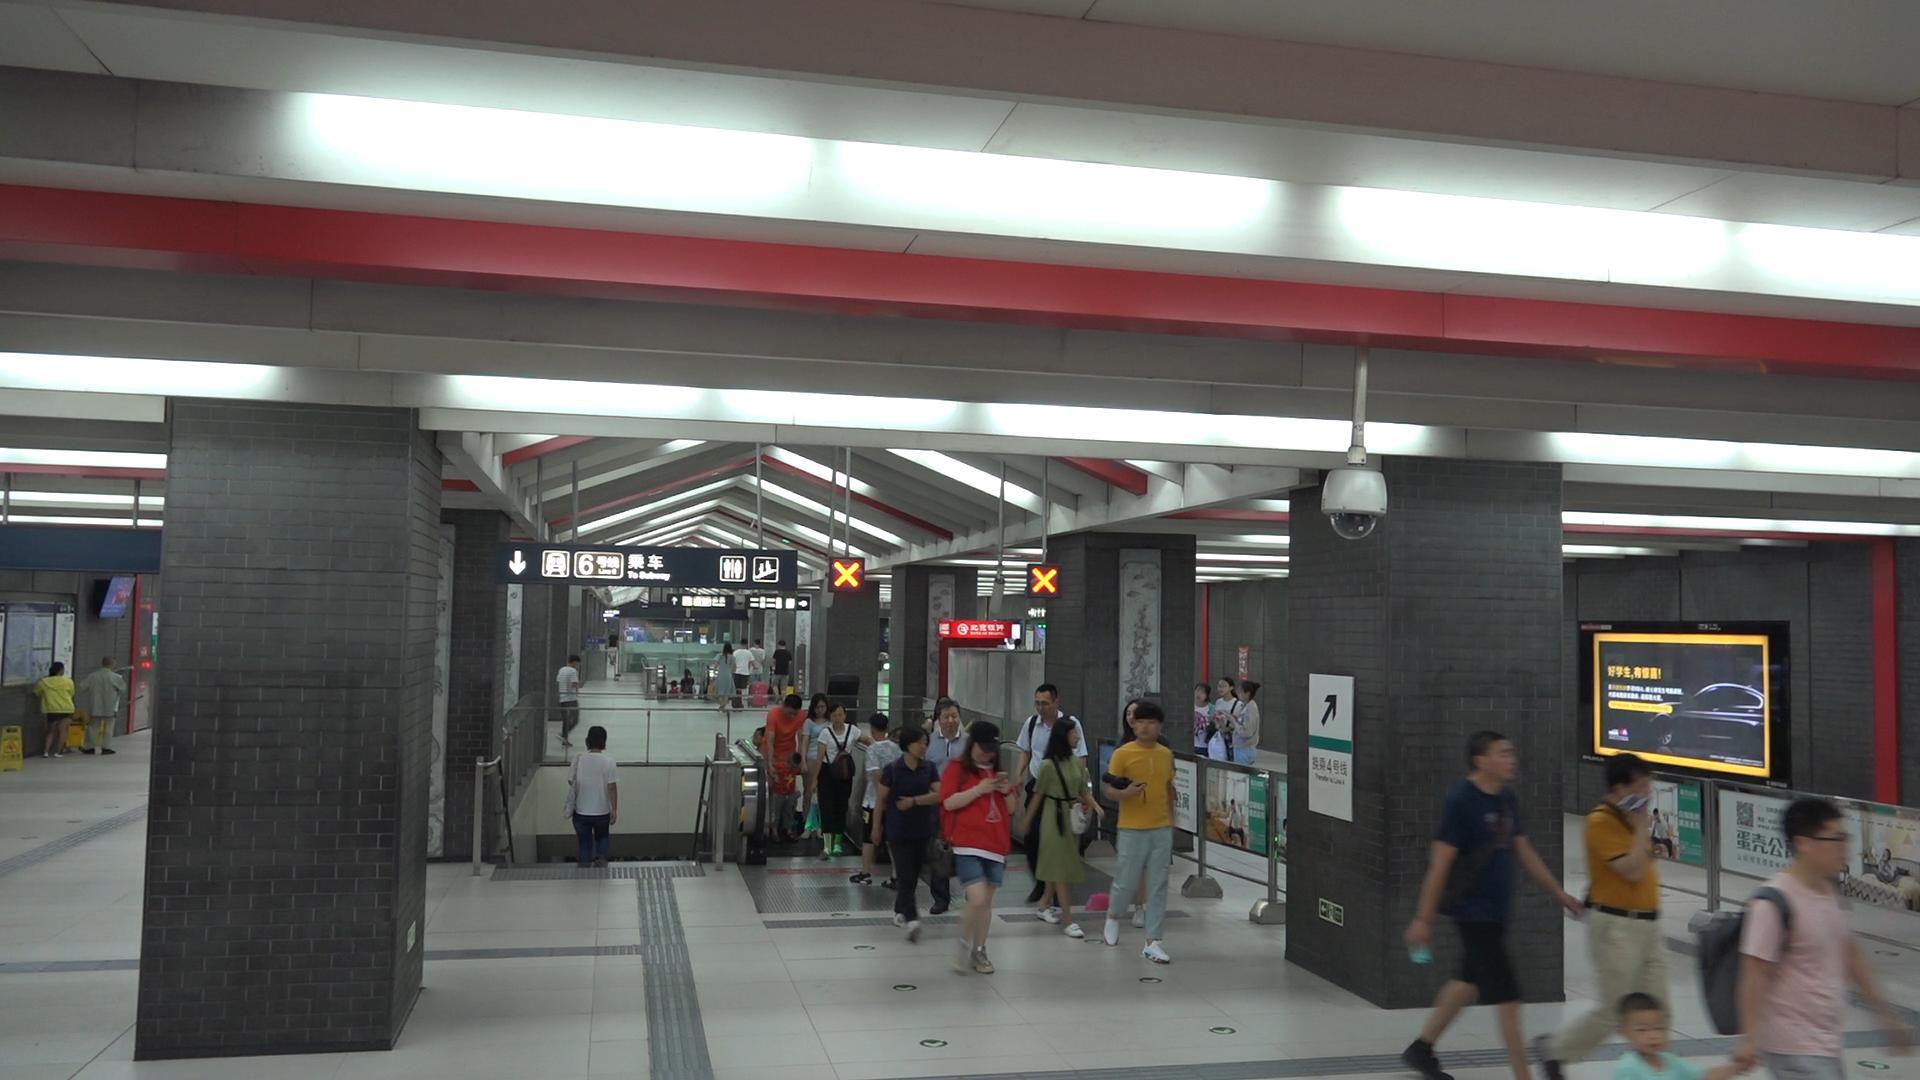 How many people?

32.